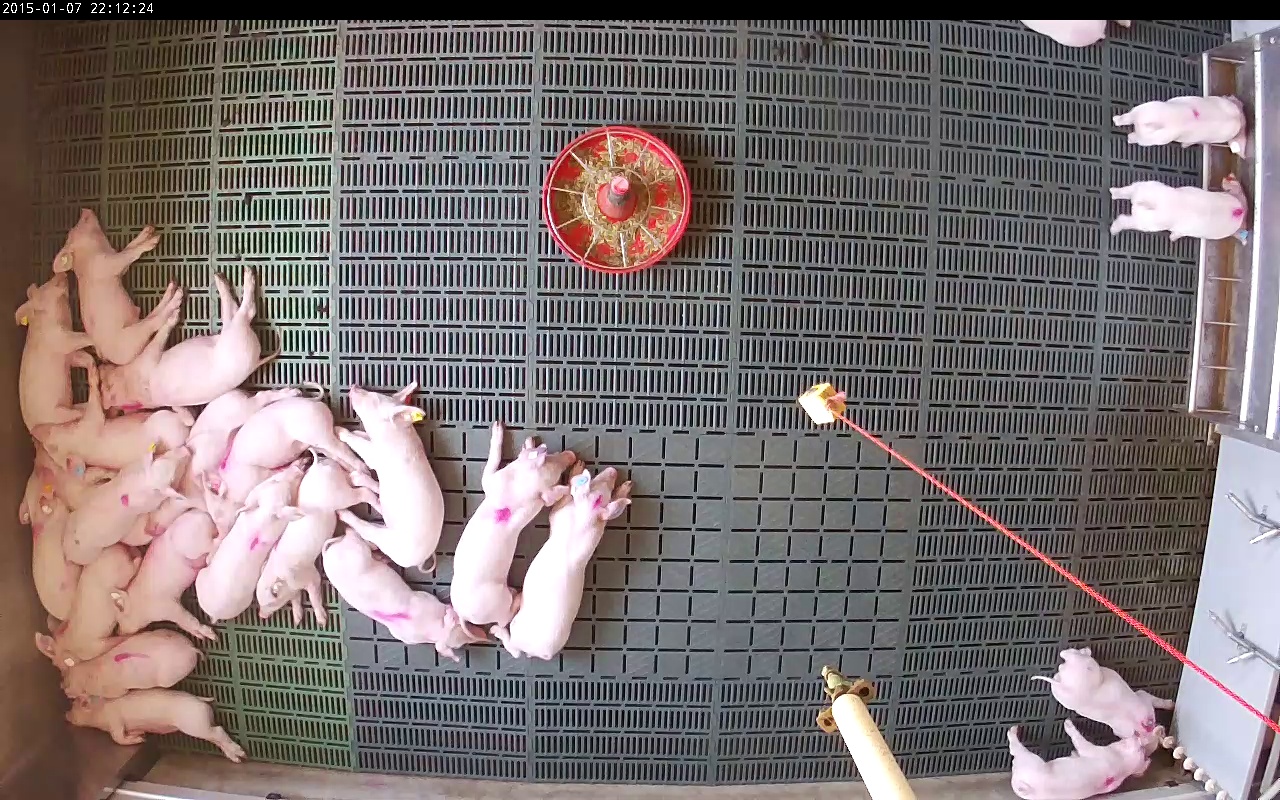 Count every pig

24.